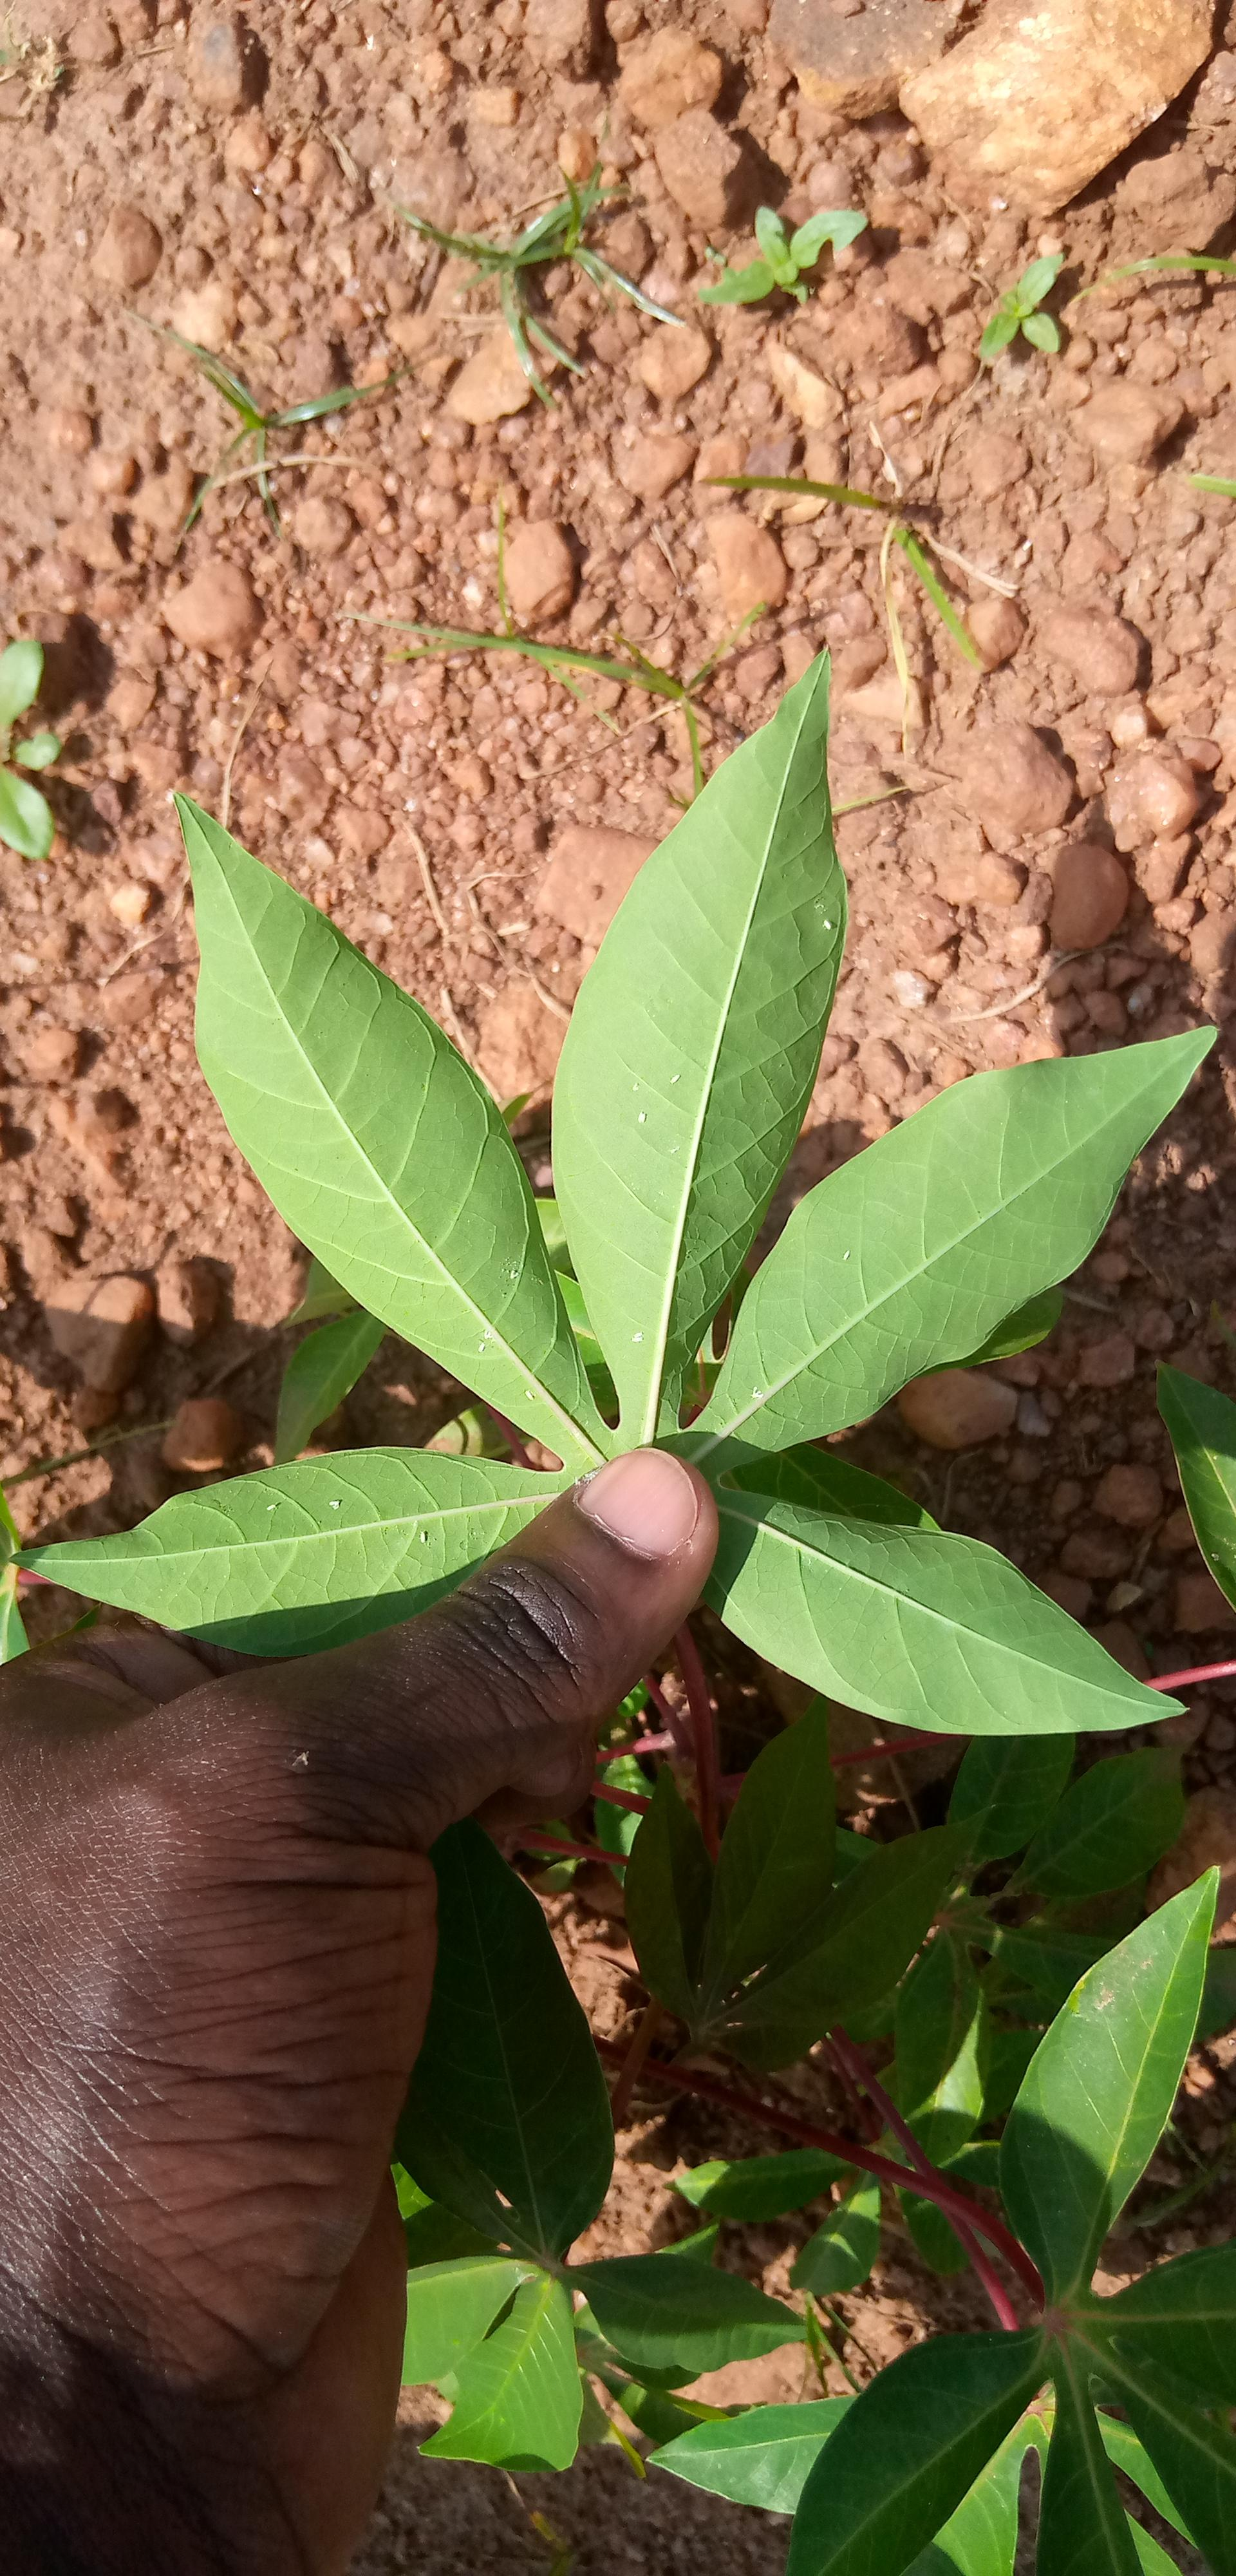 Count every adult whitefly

15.